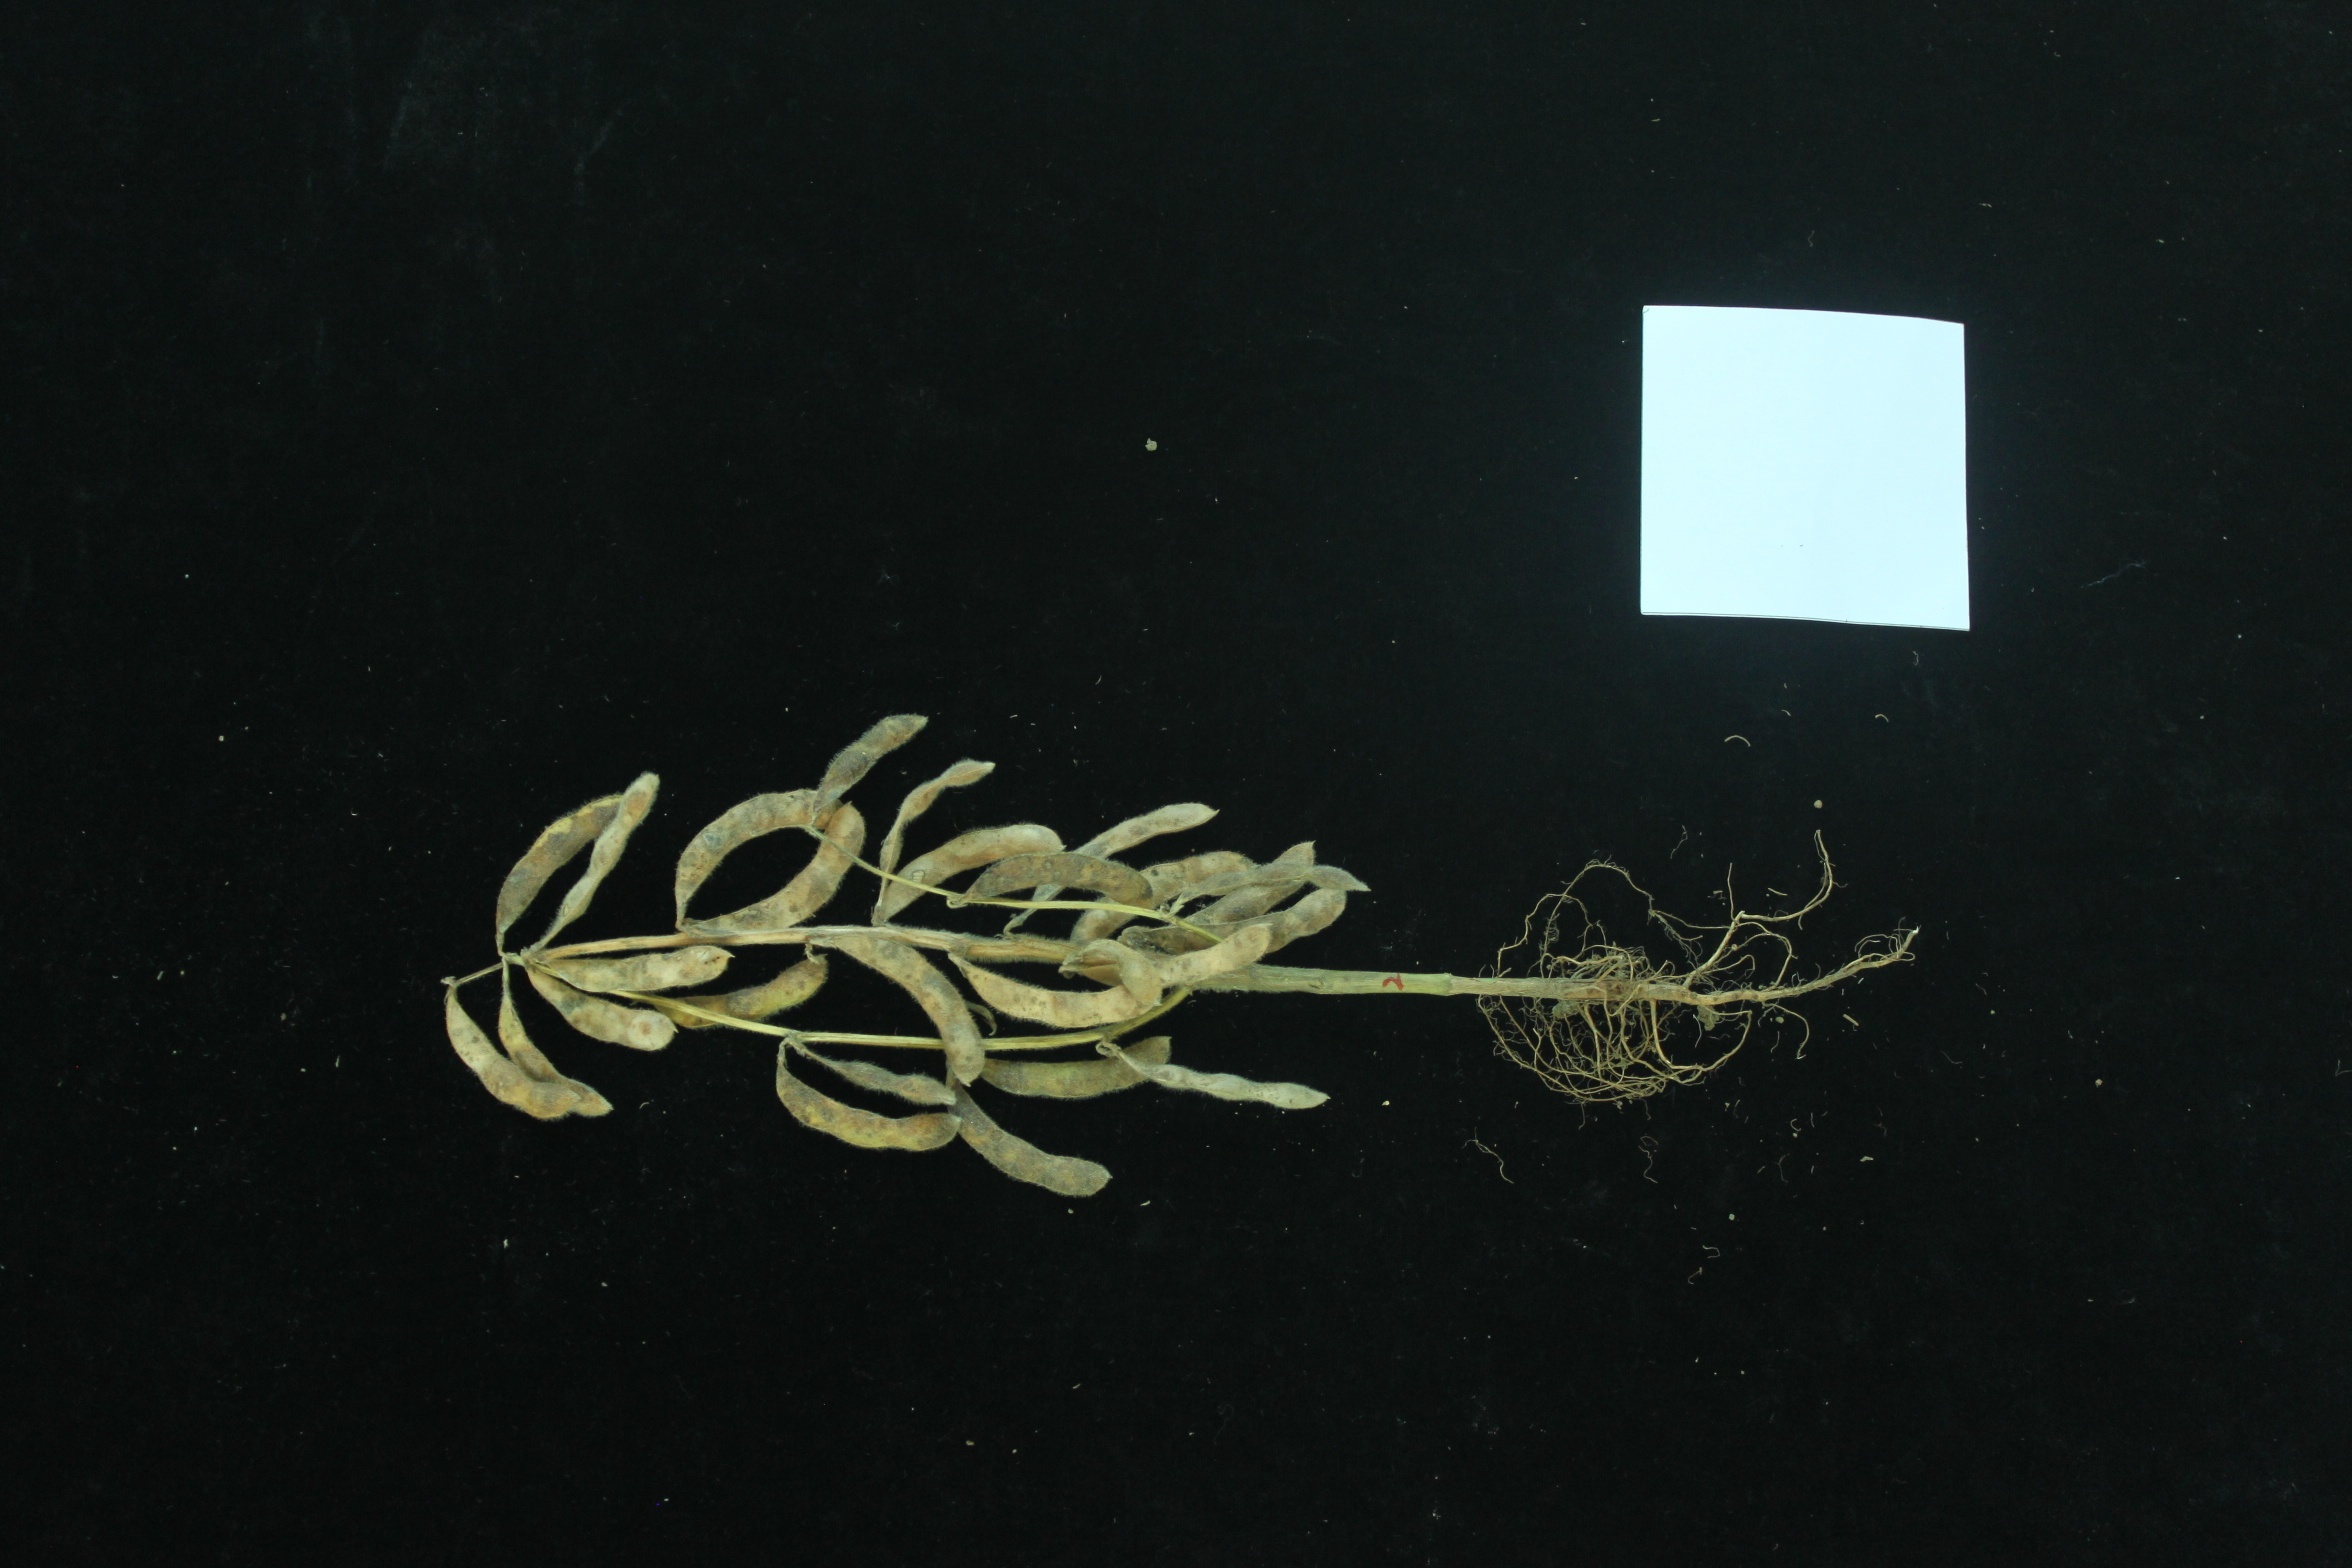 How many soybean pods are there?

27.